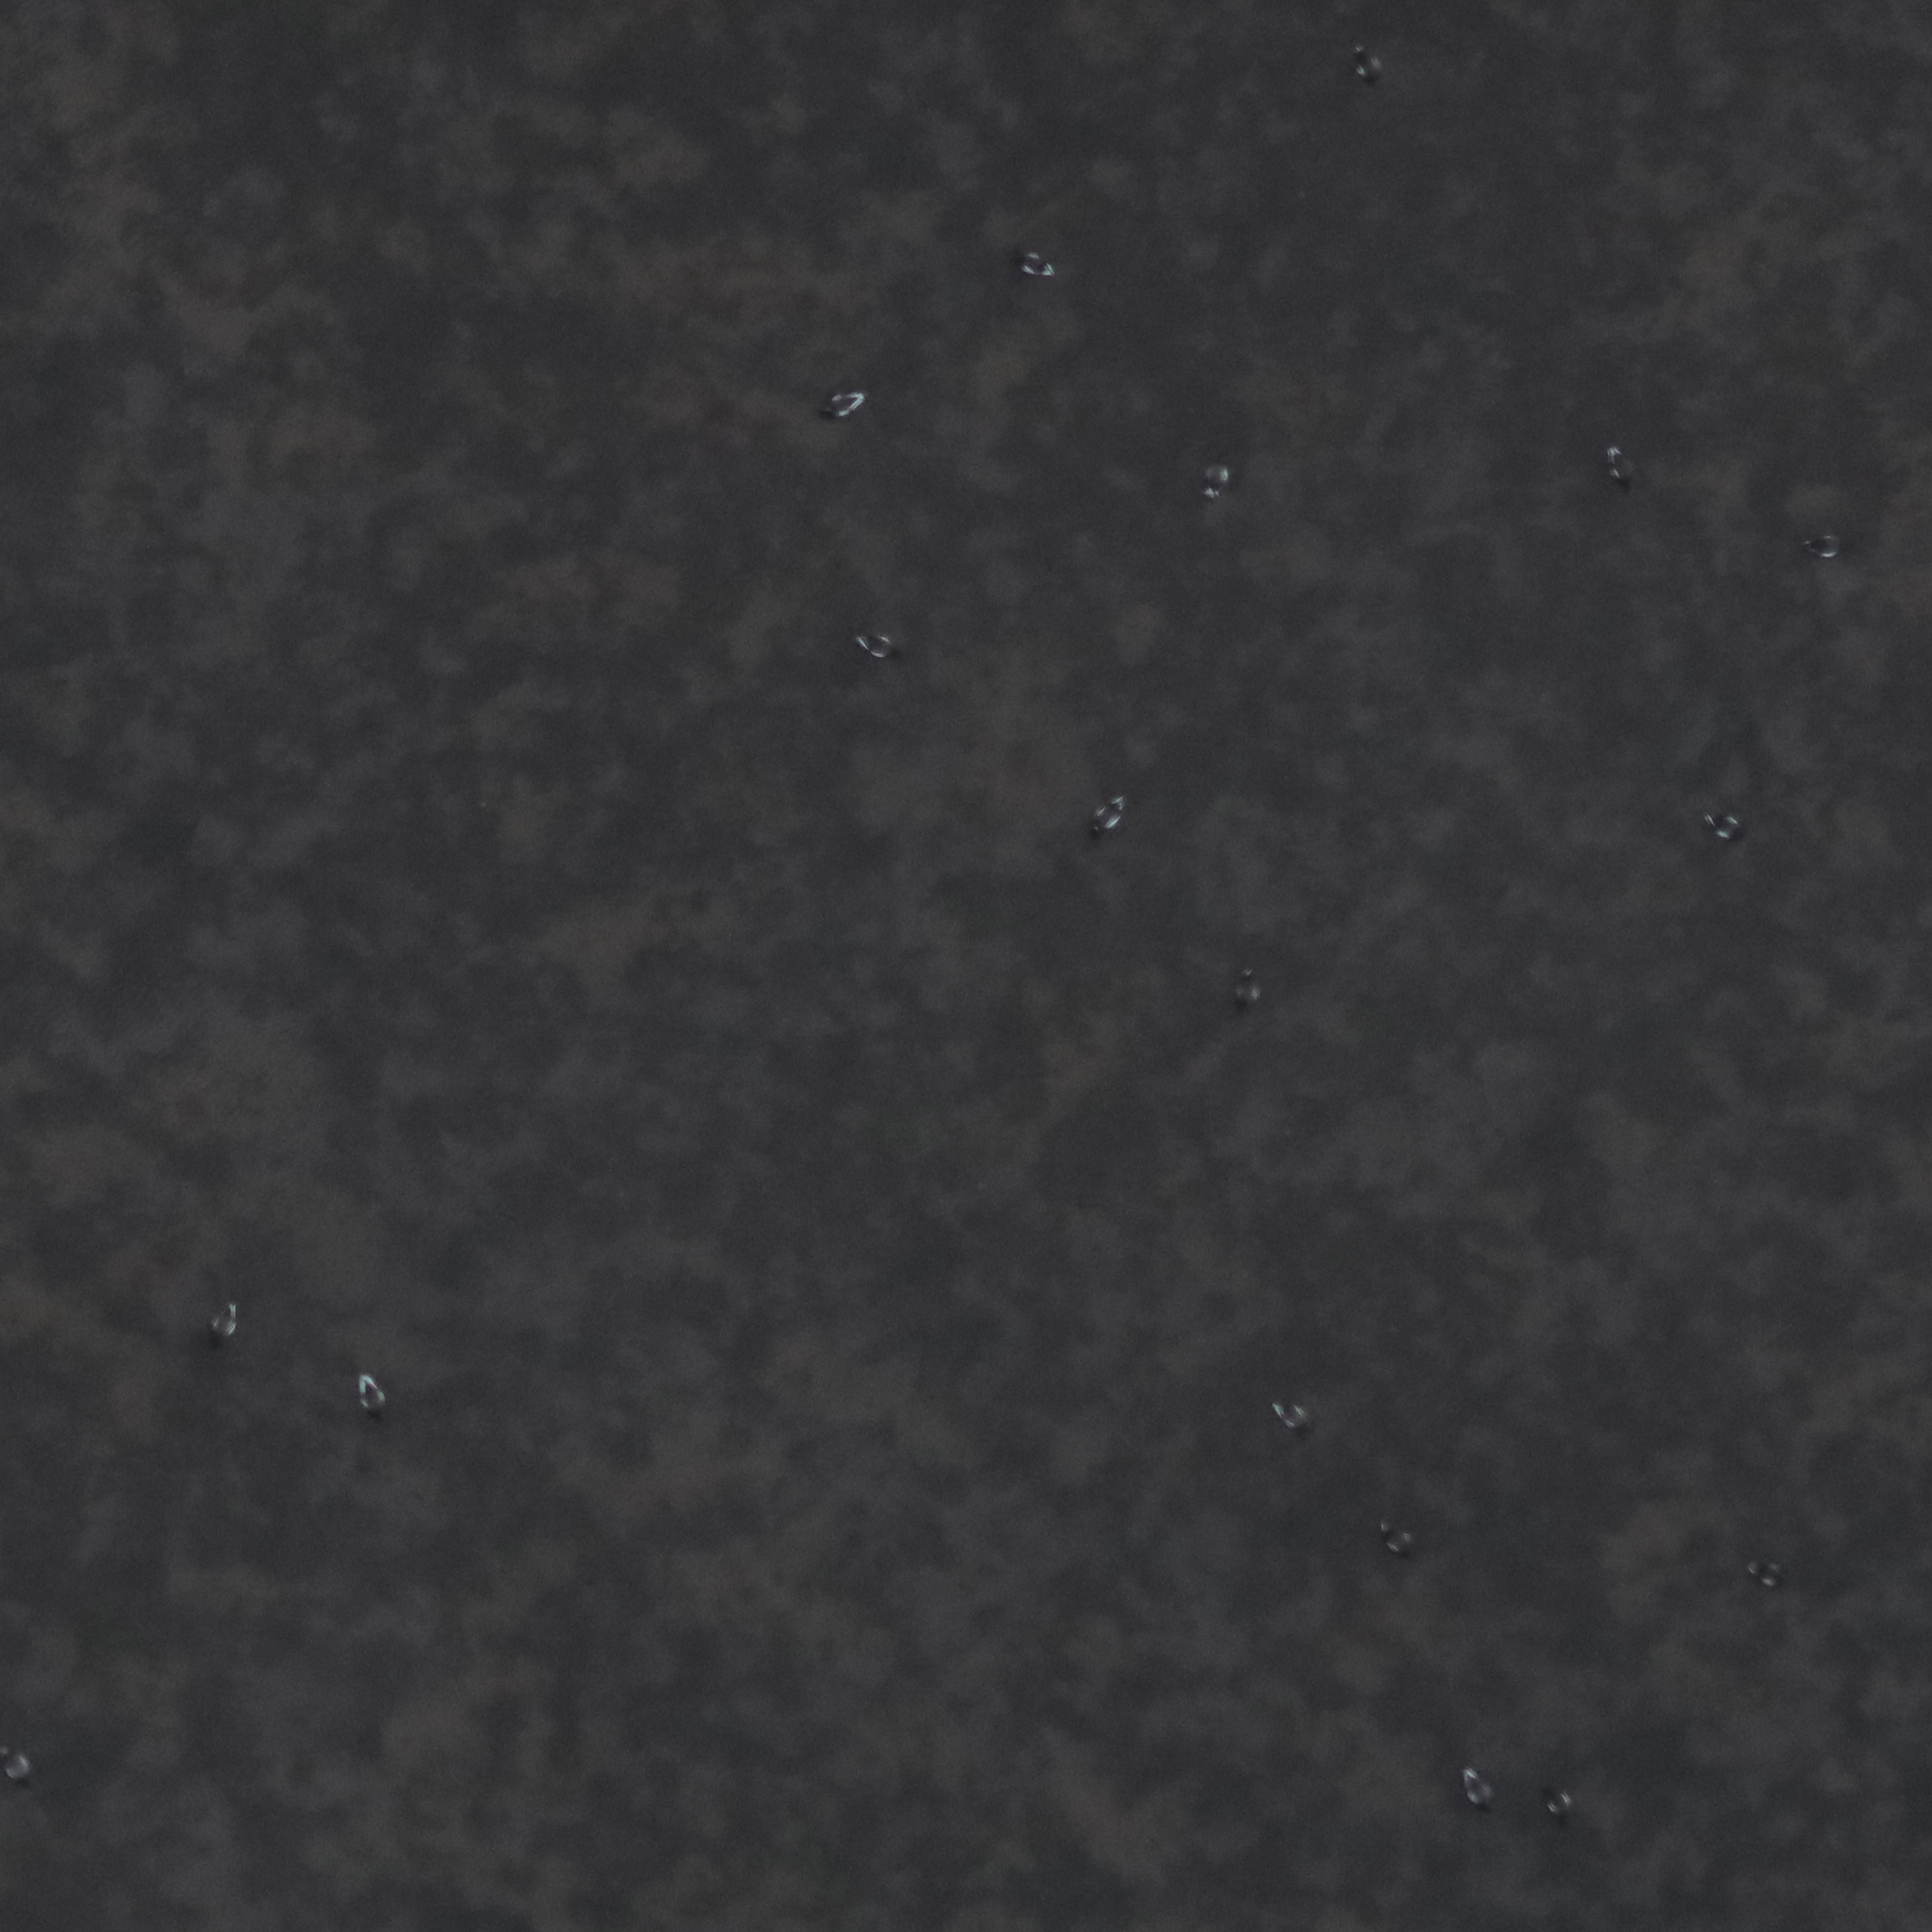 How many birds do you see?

18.